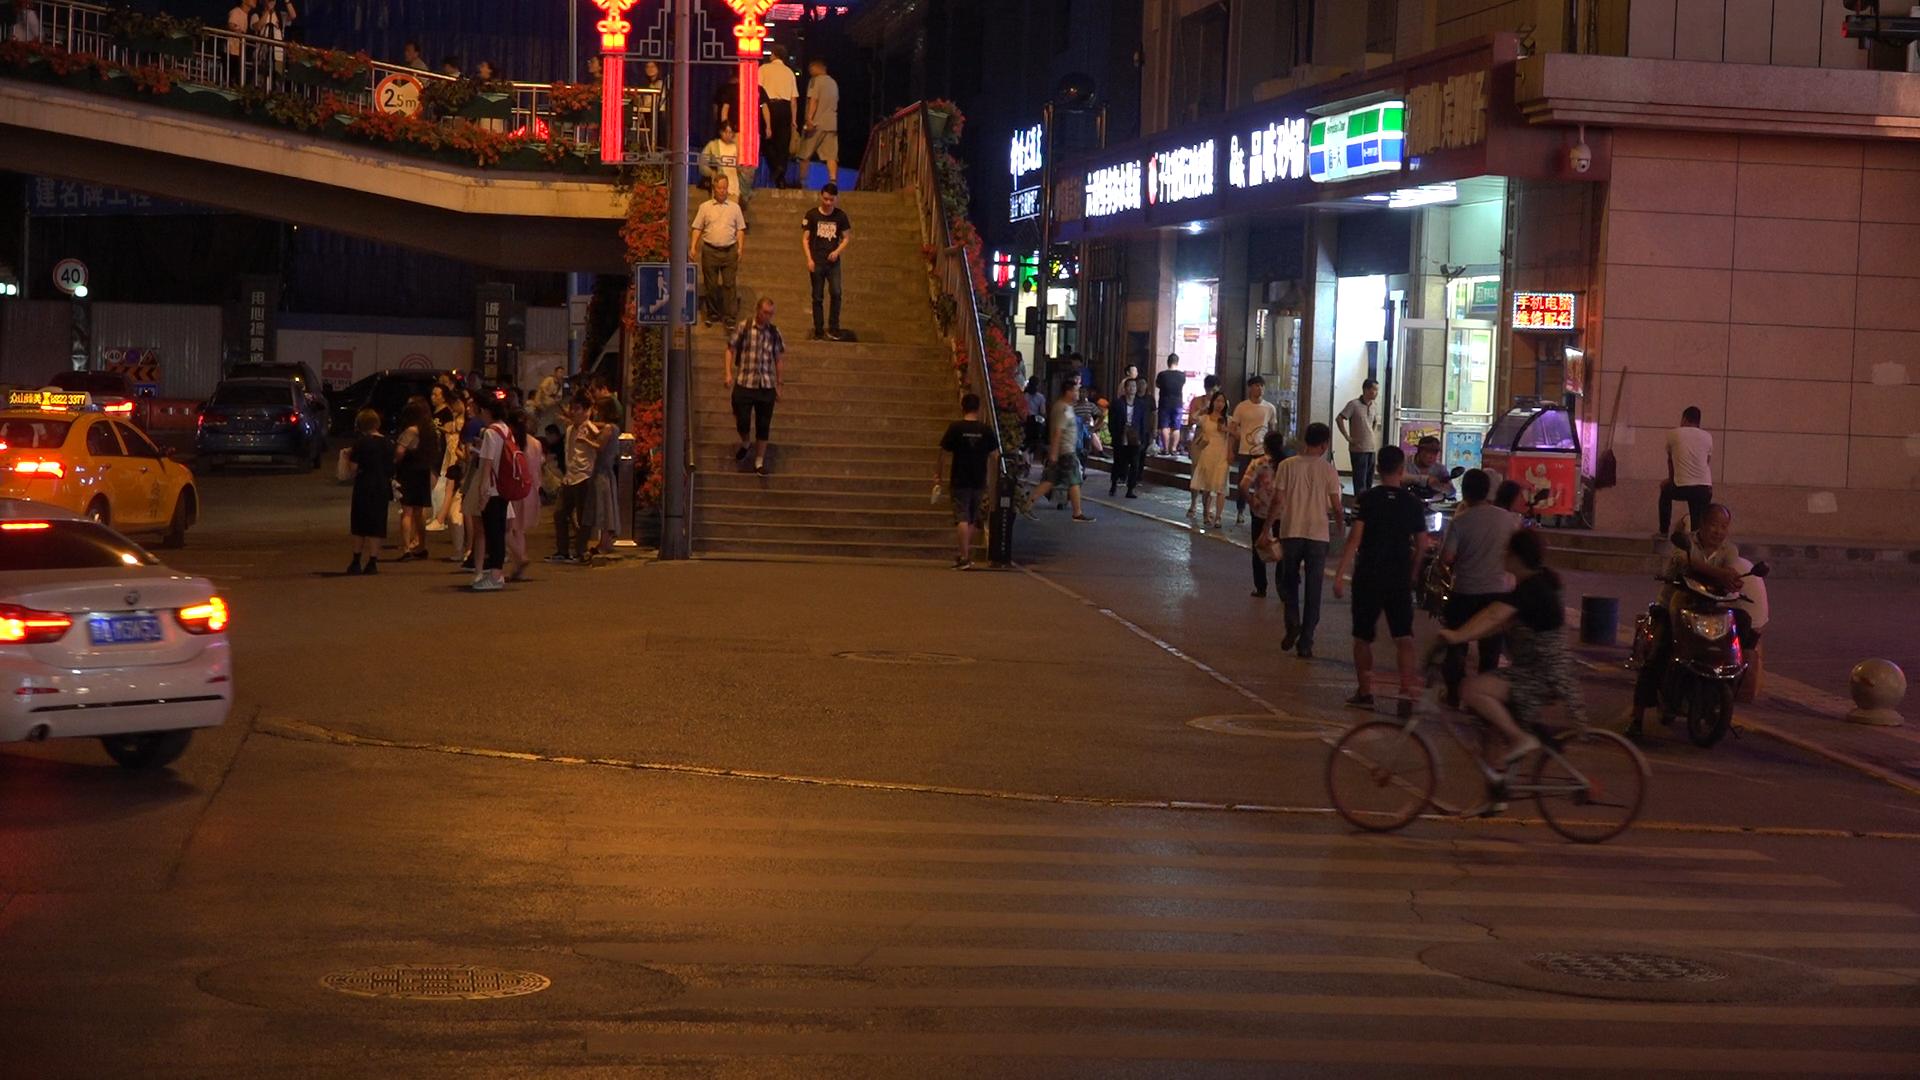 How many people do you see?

53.